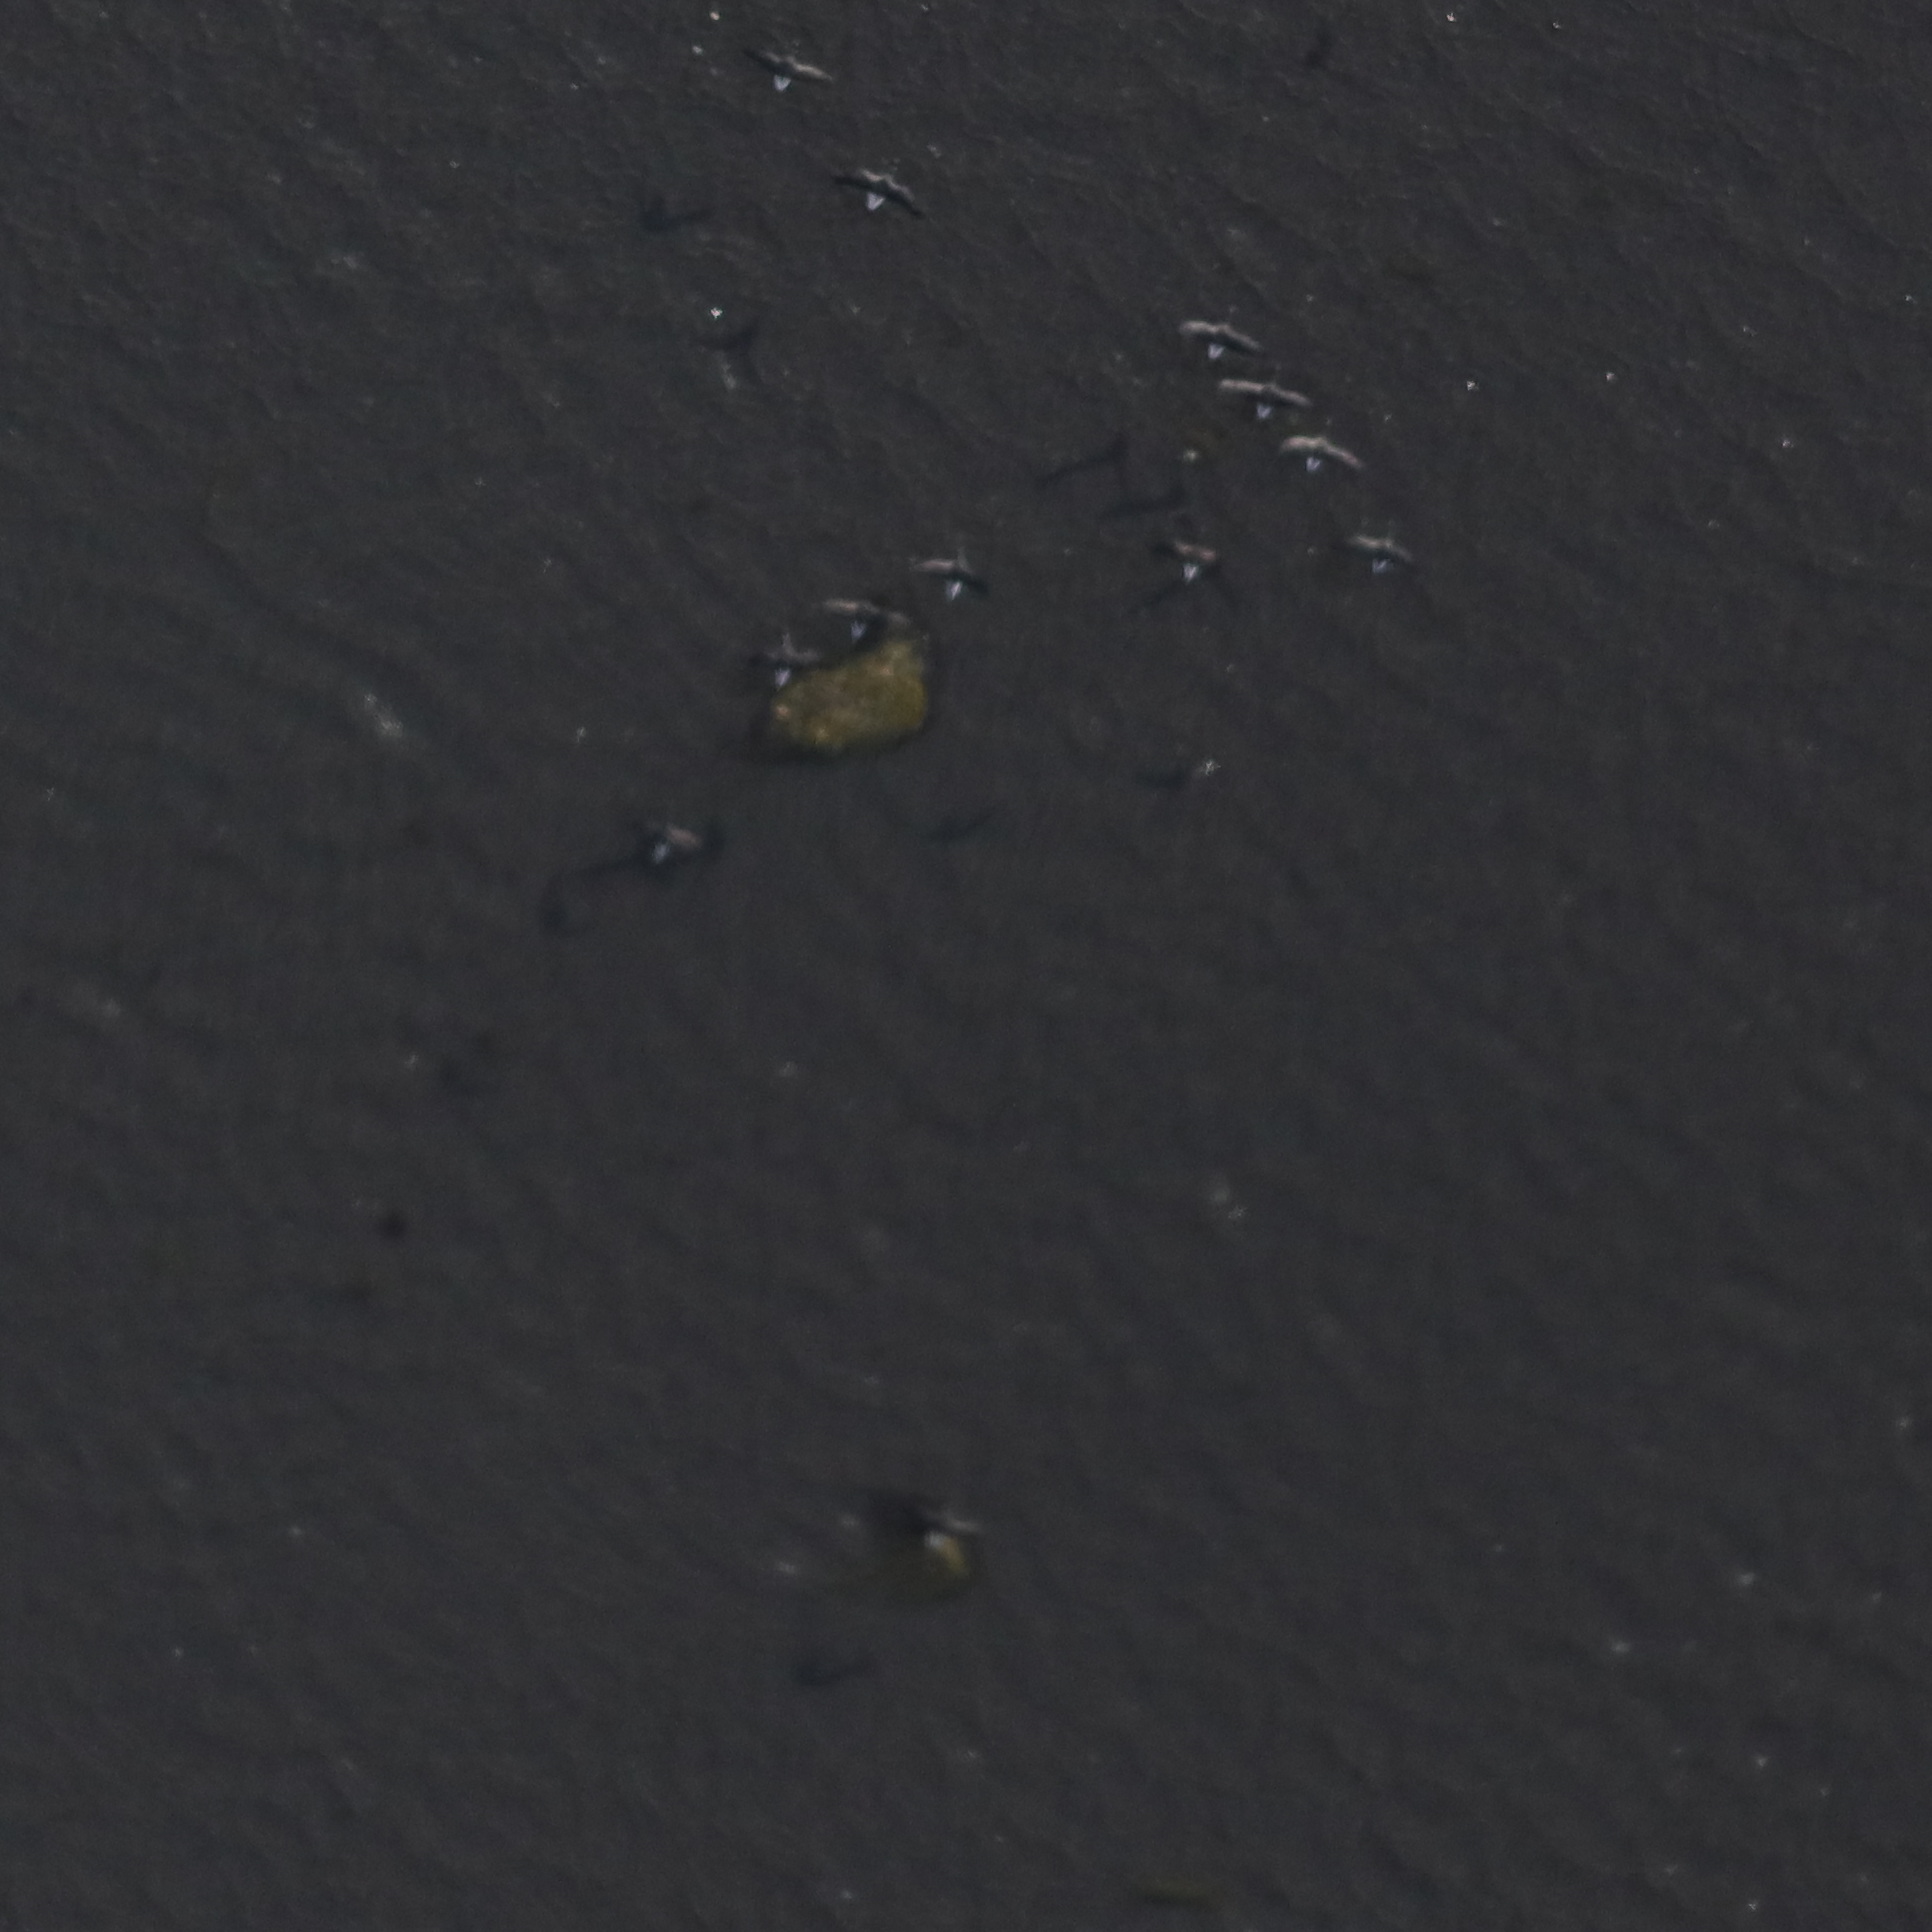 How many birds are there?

11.